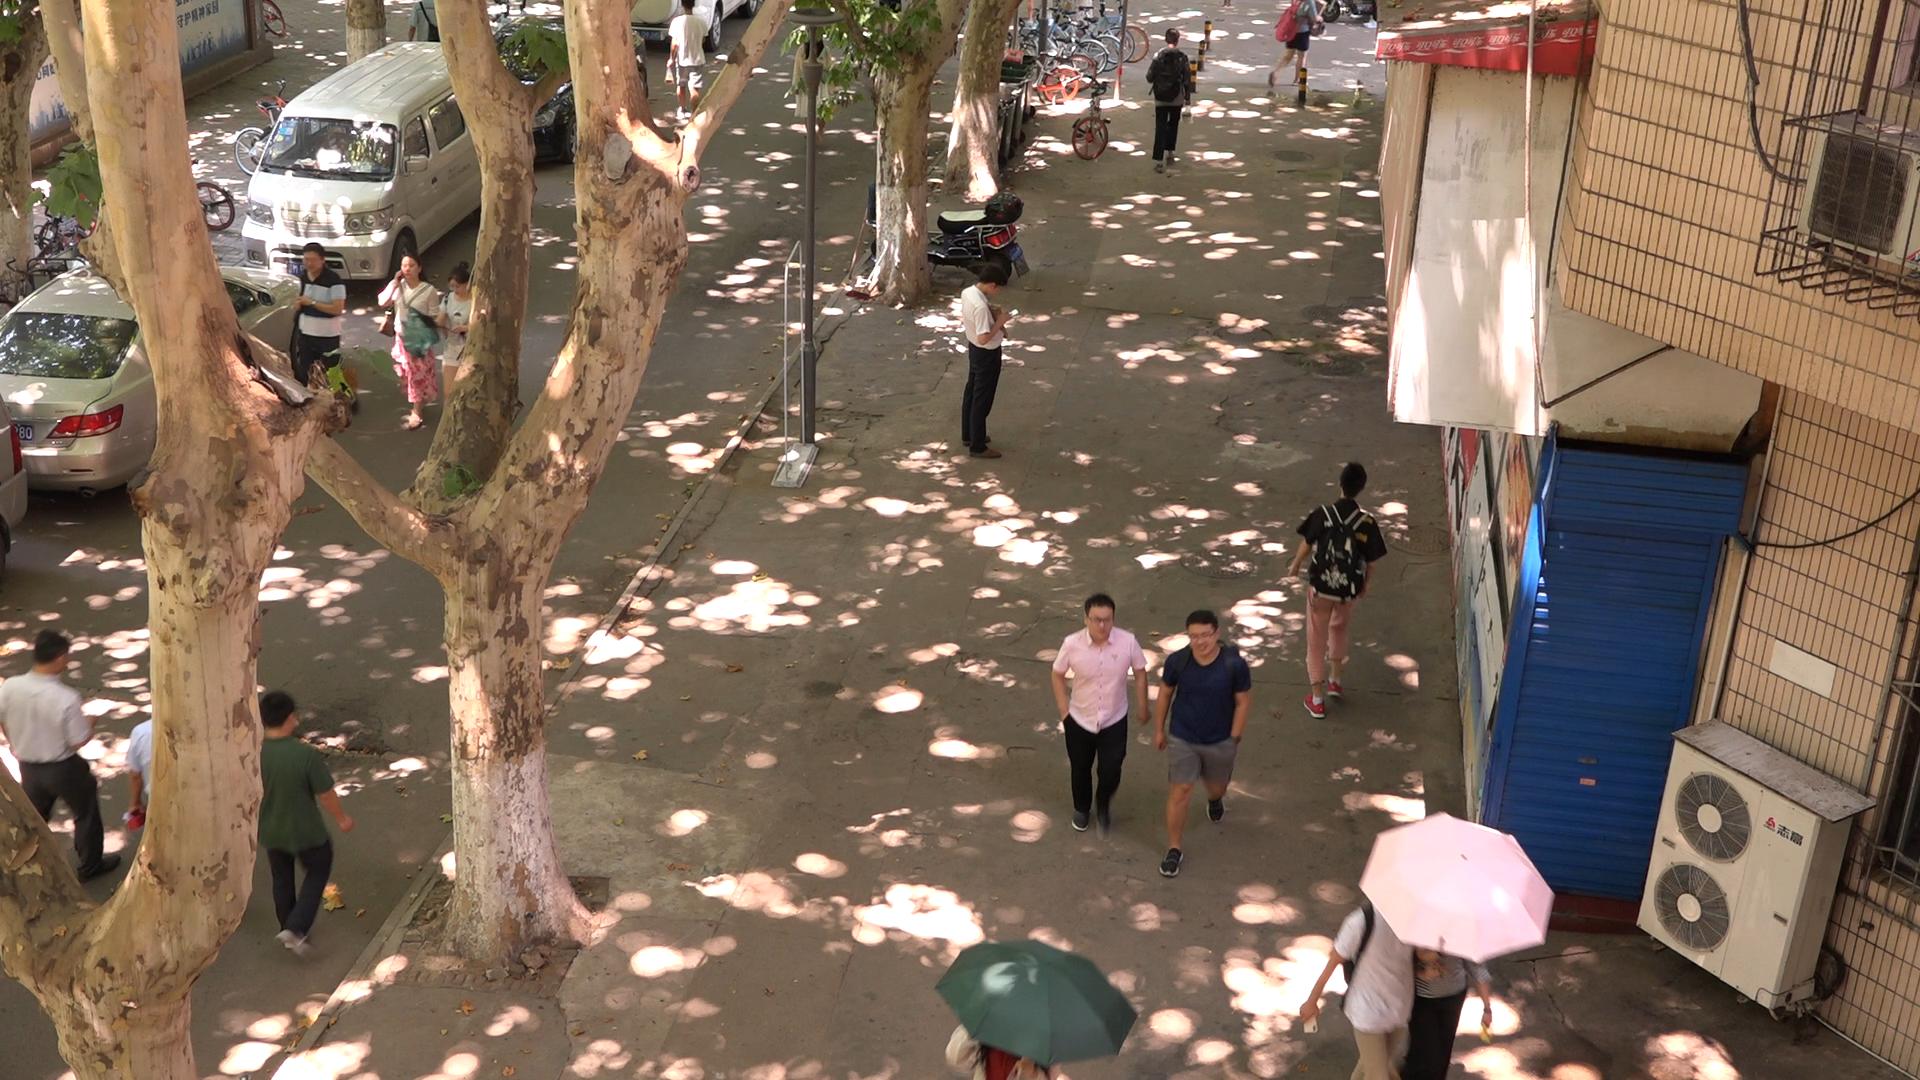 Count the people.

11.